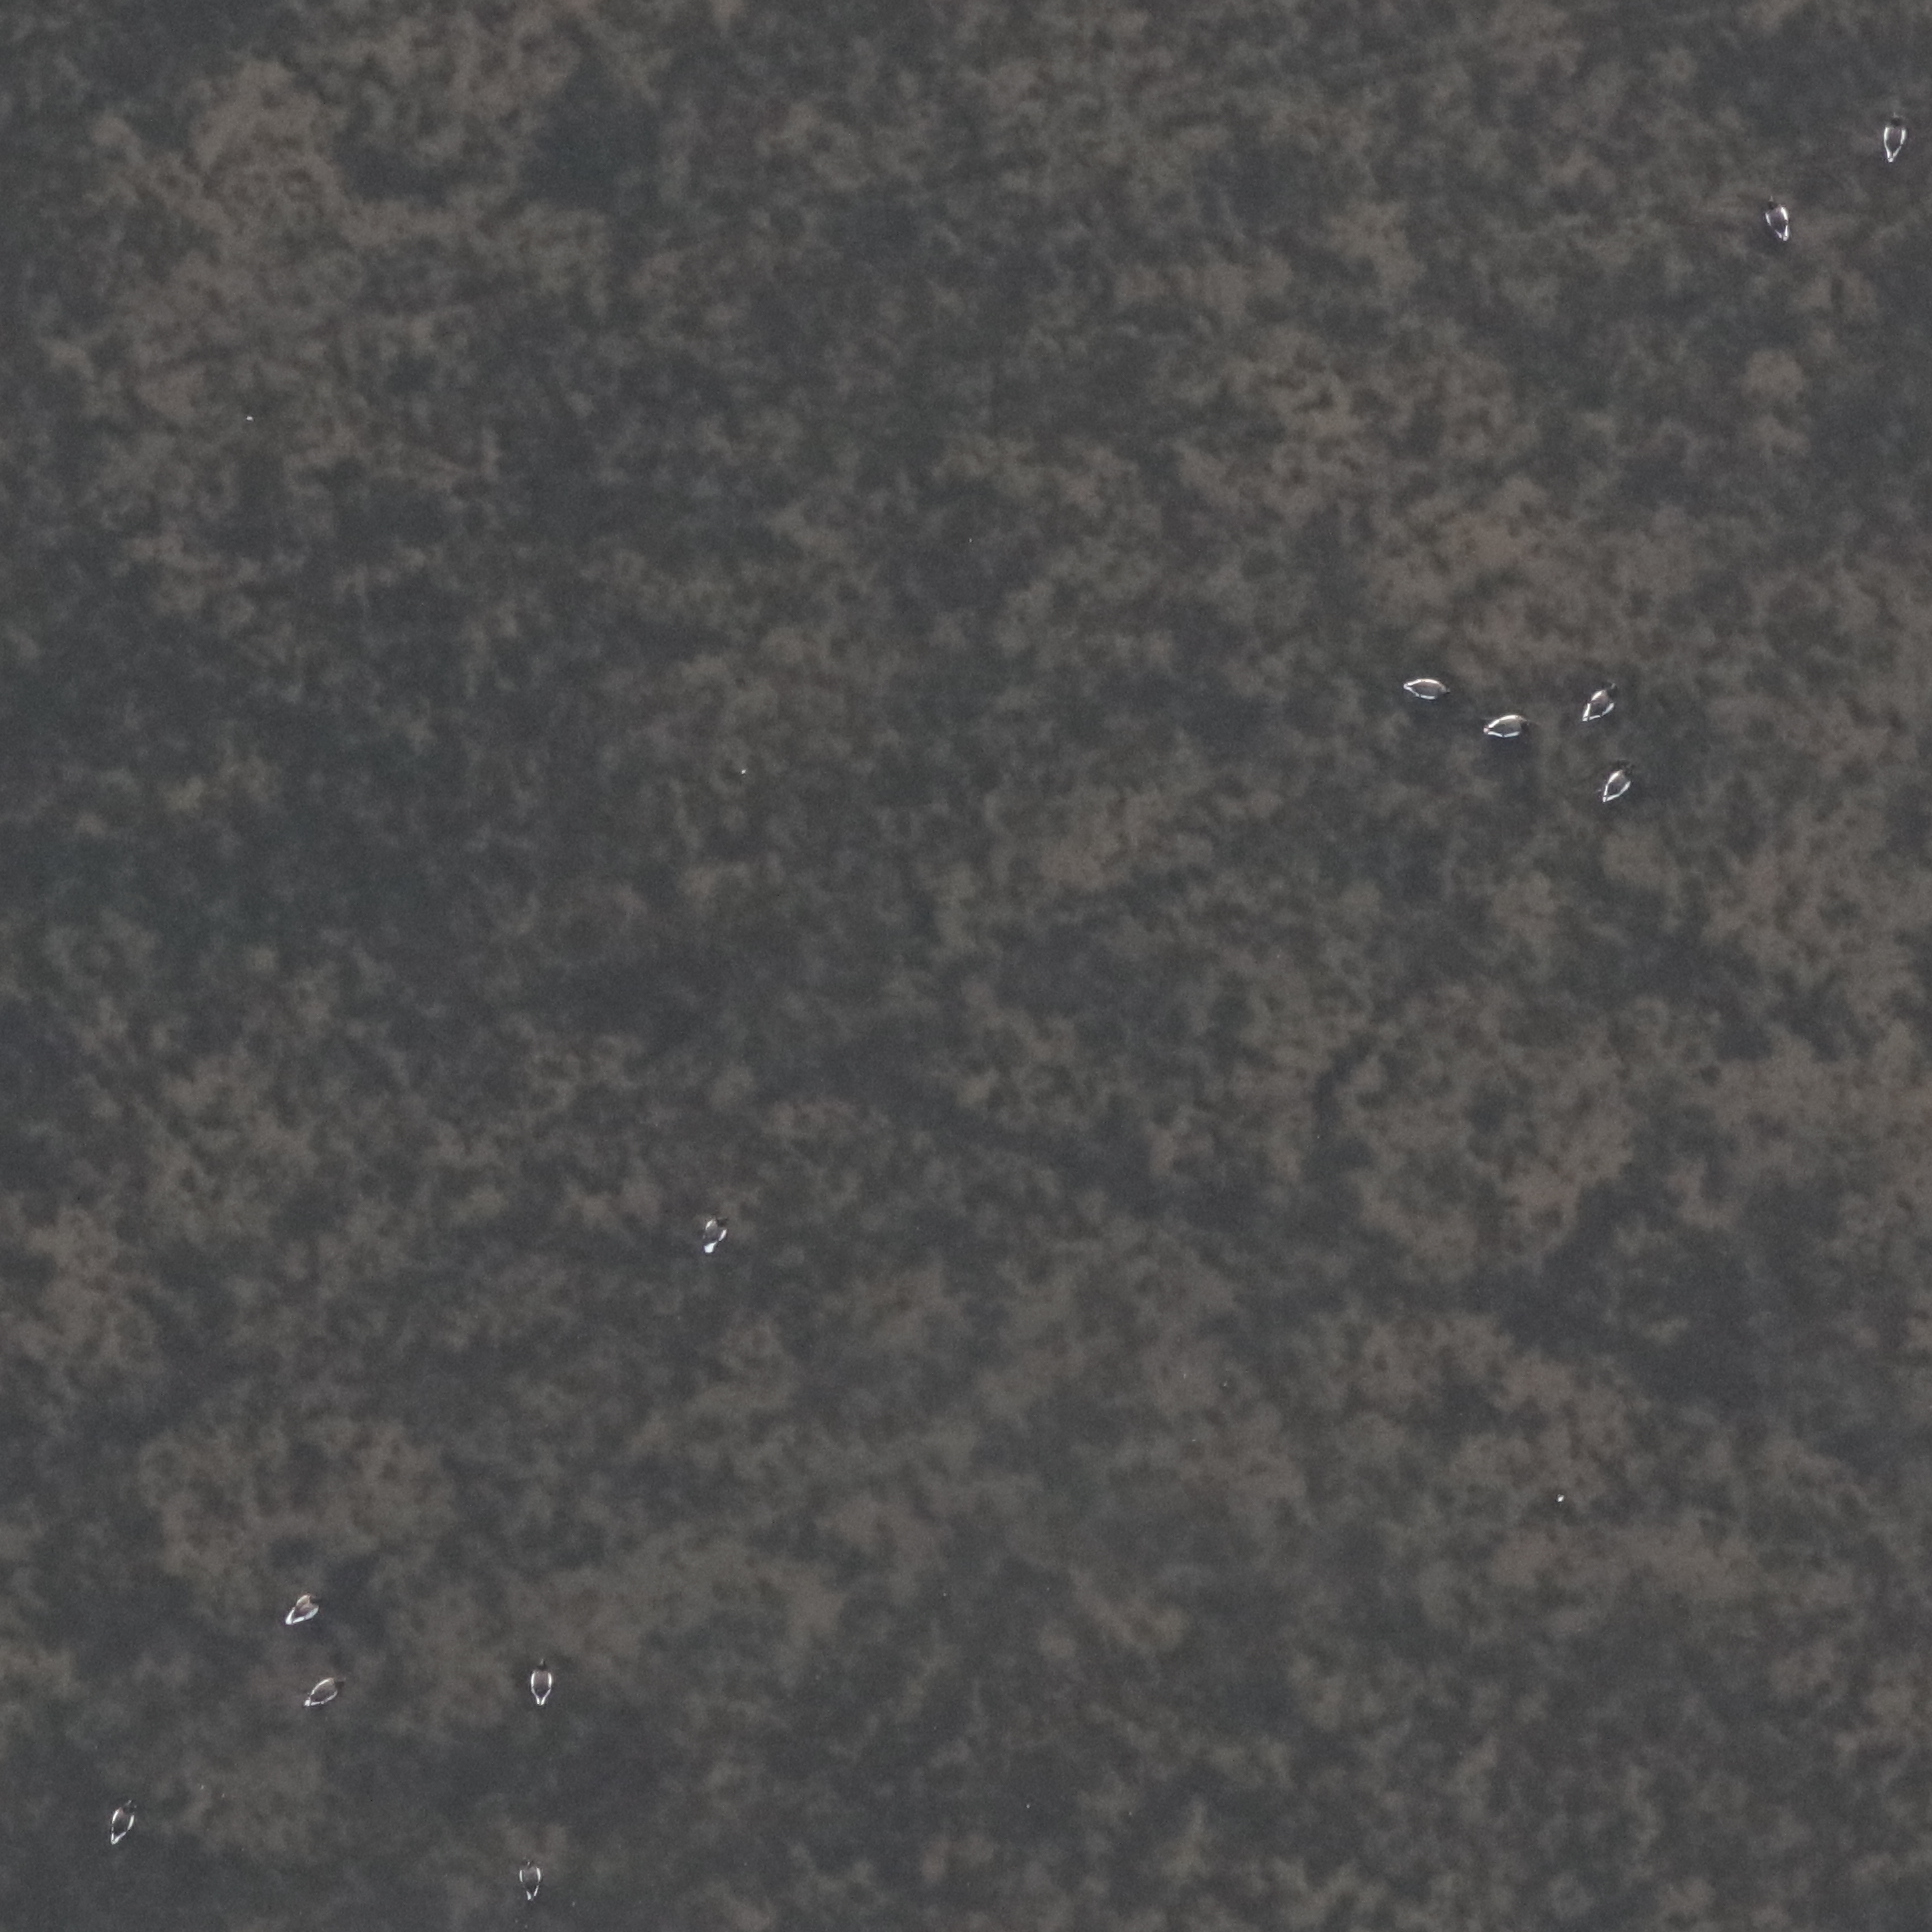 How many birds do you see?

12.